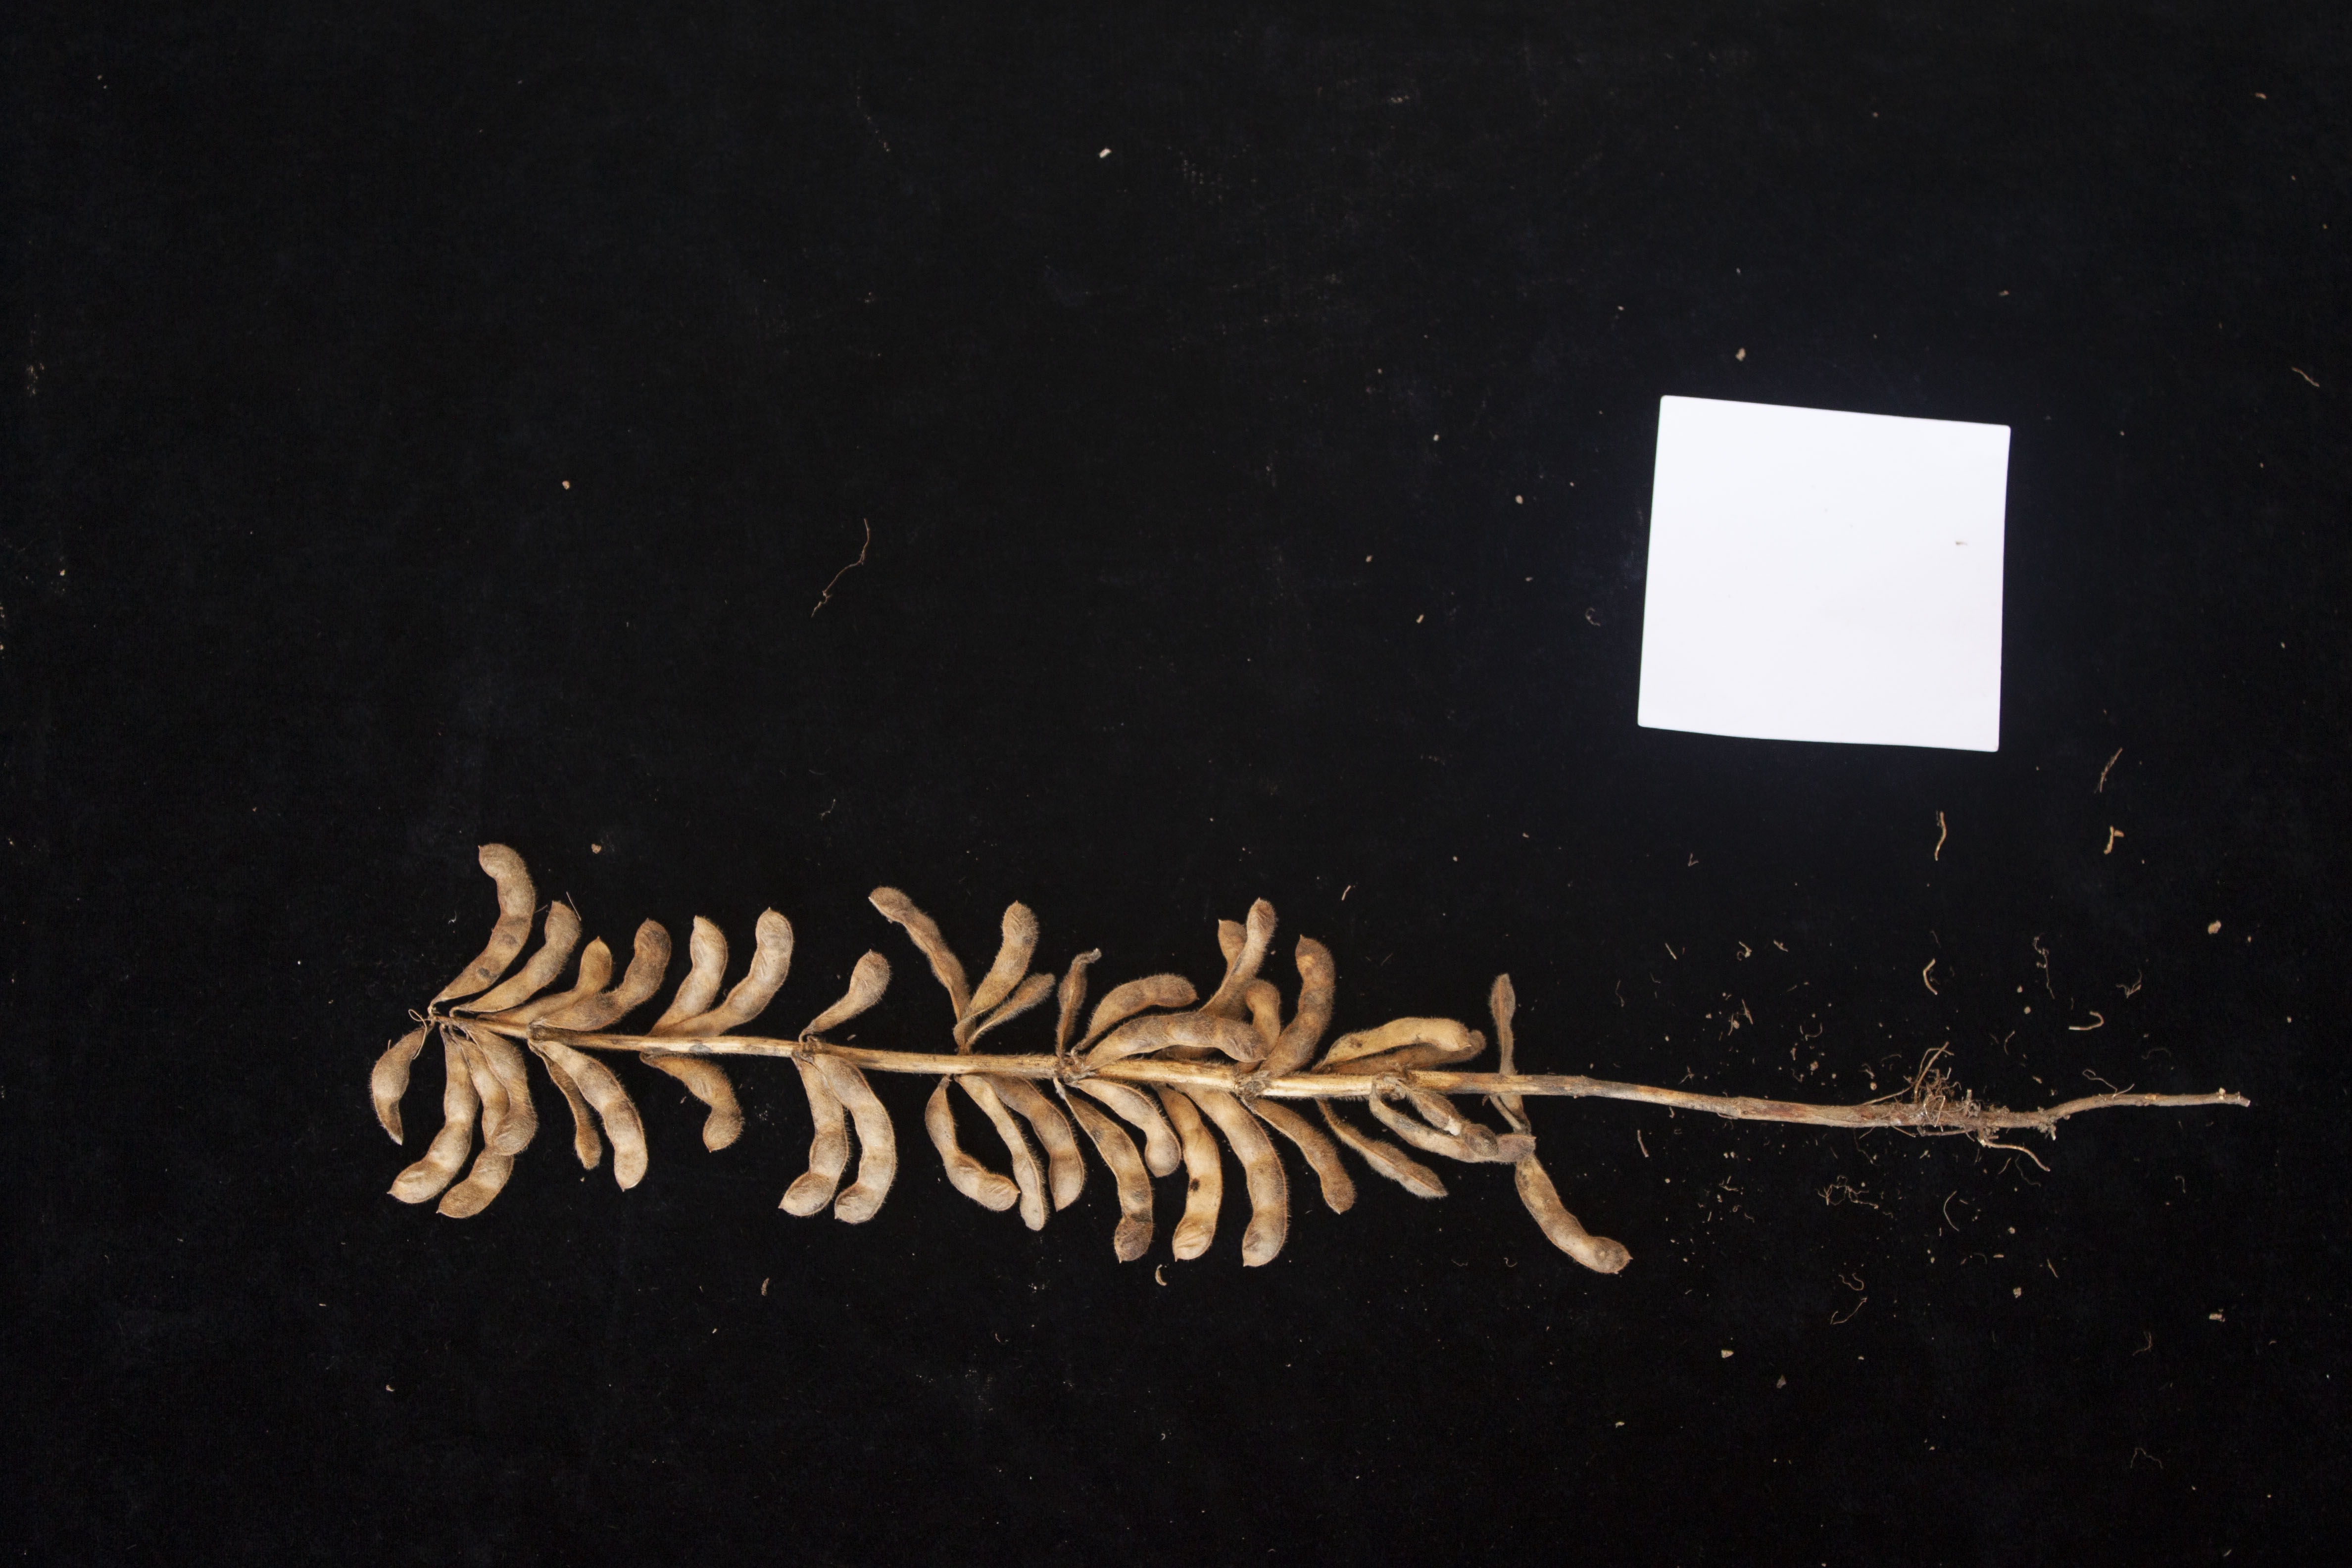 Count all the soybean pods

41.